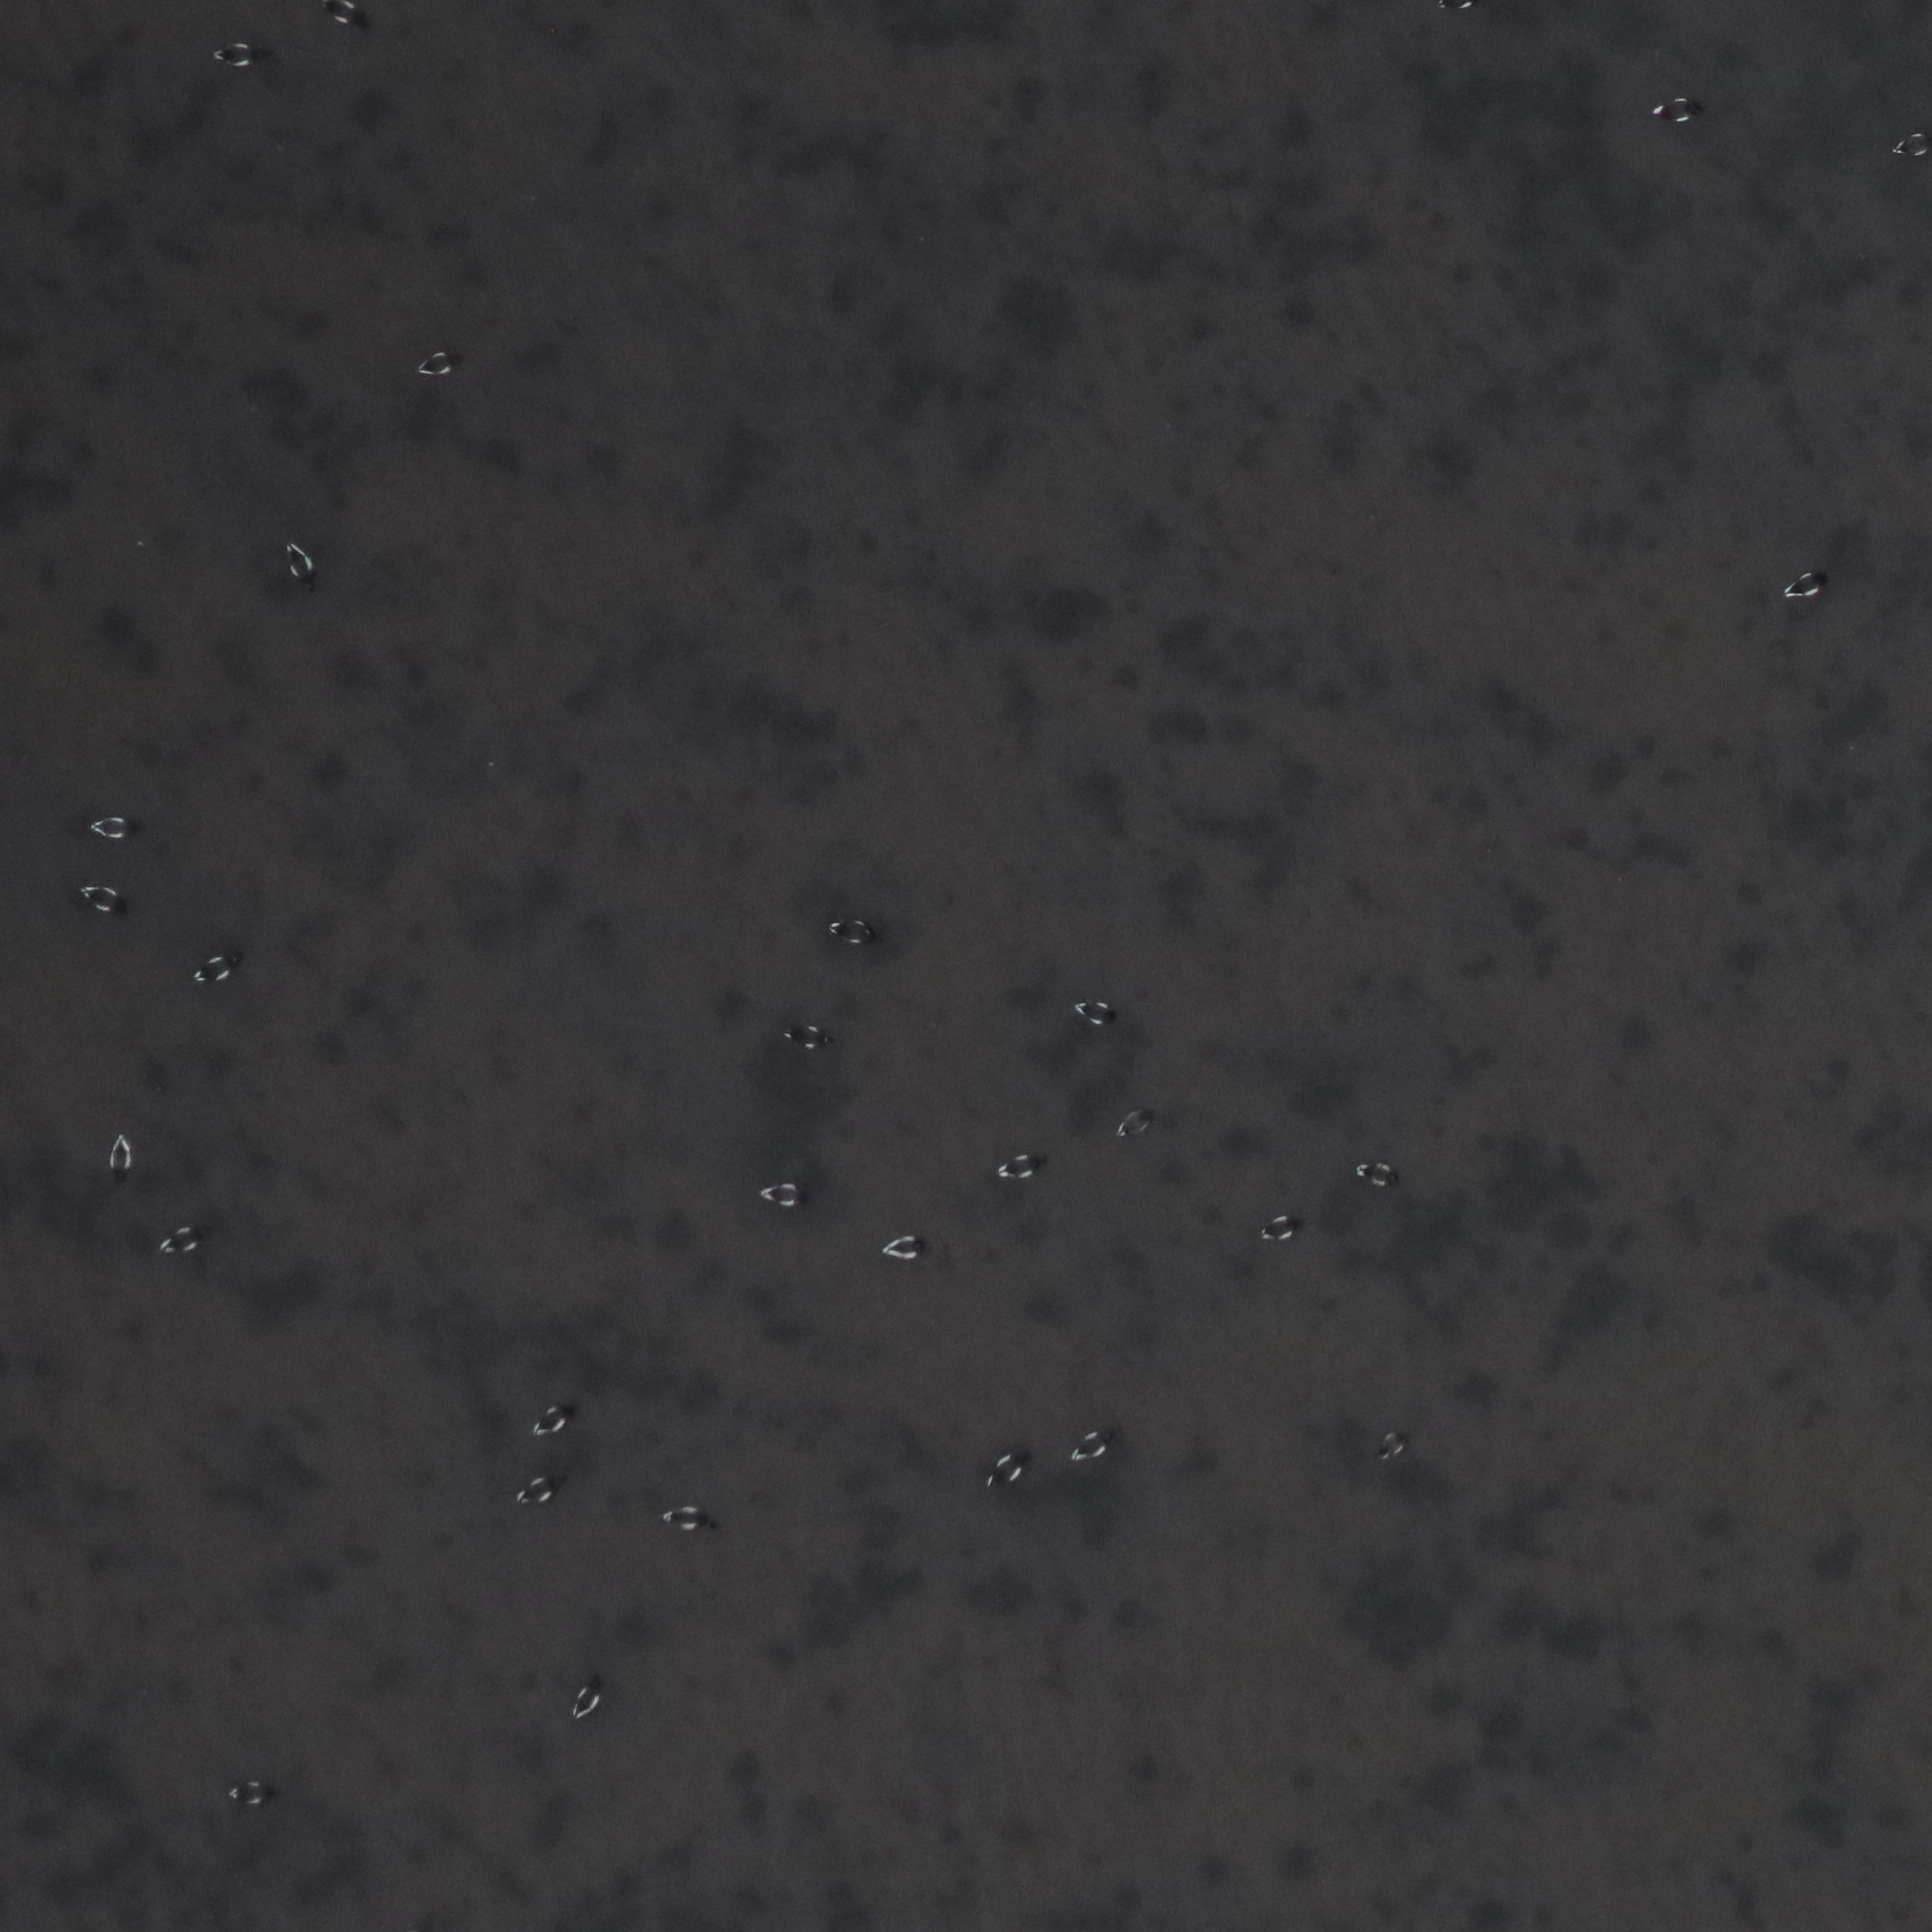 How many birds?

29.